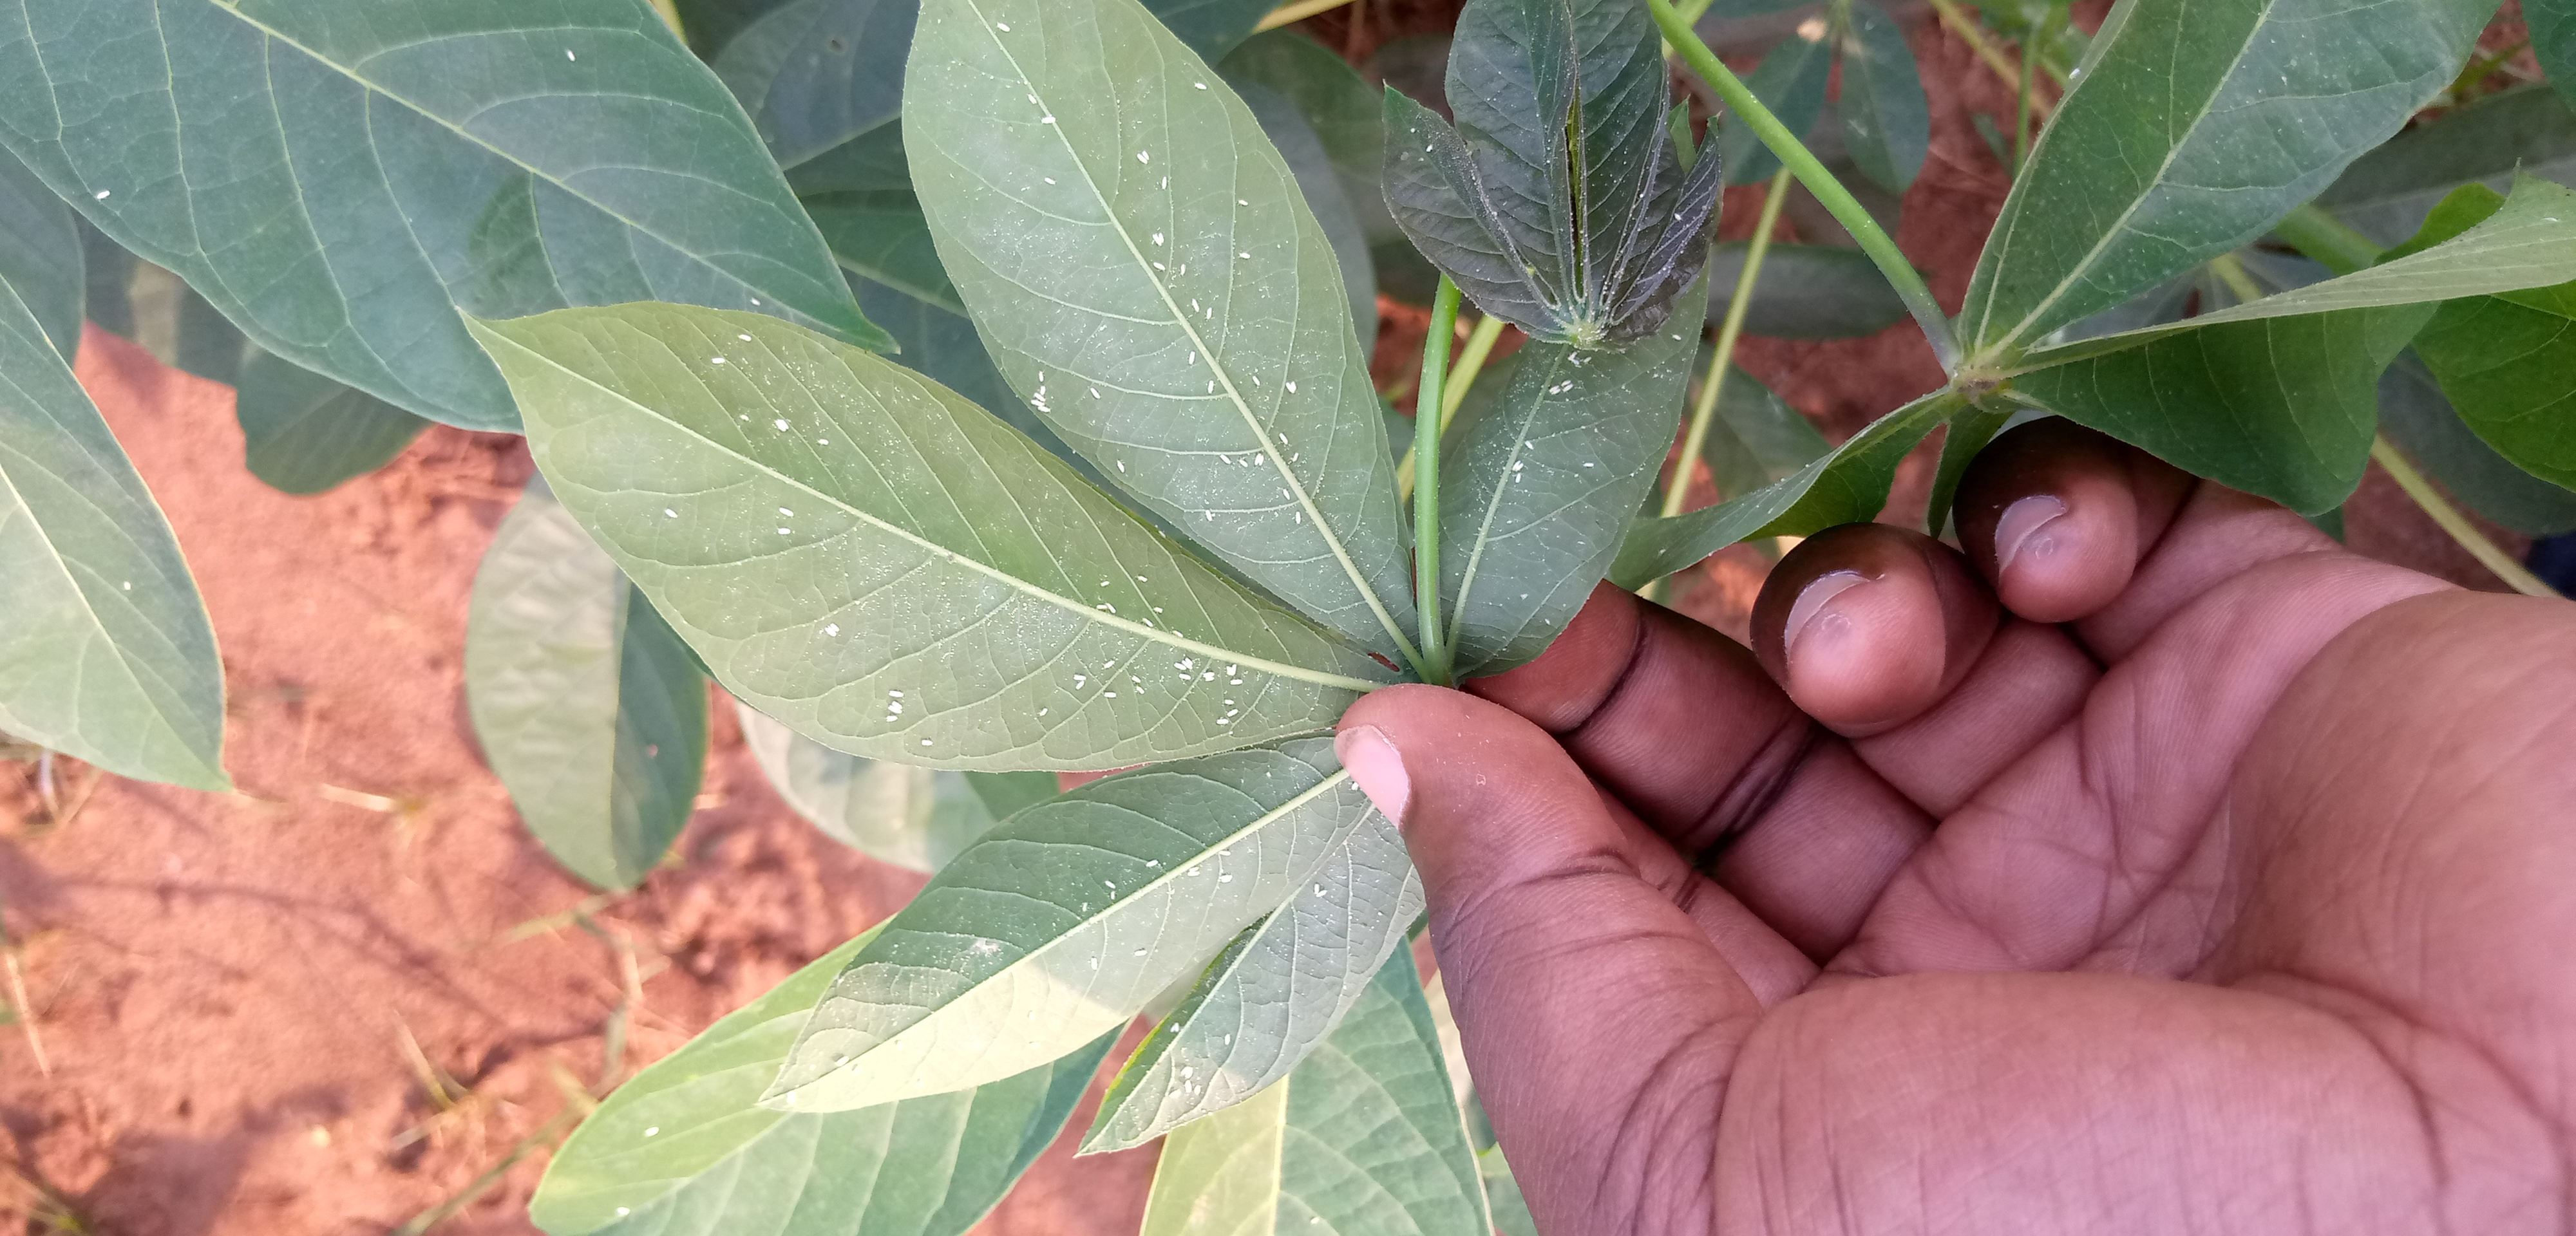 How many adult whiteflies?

119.